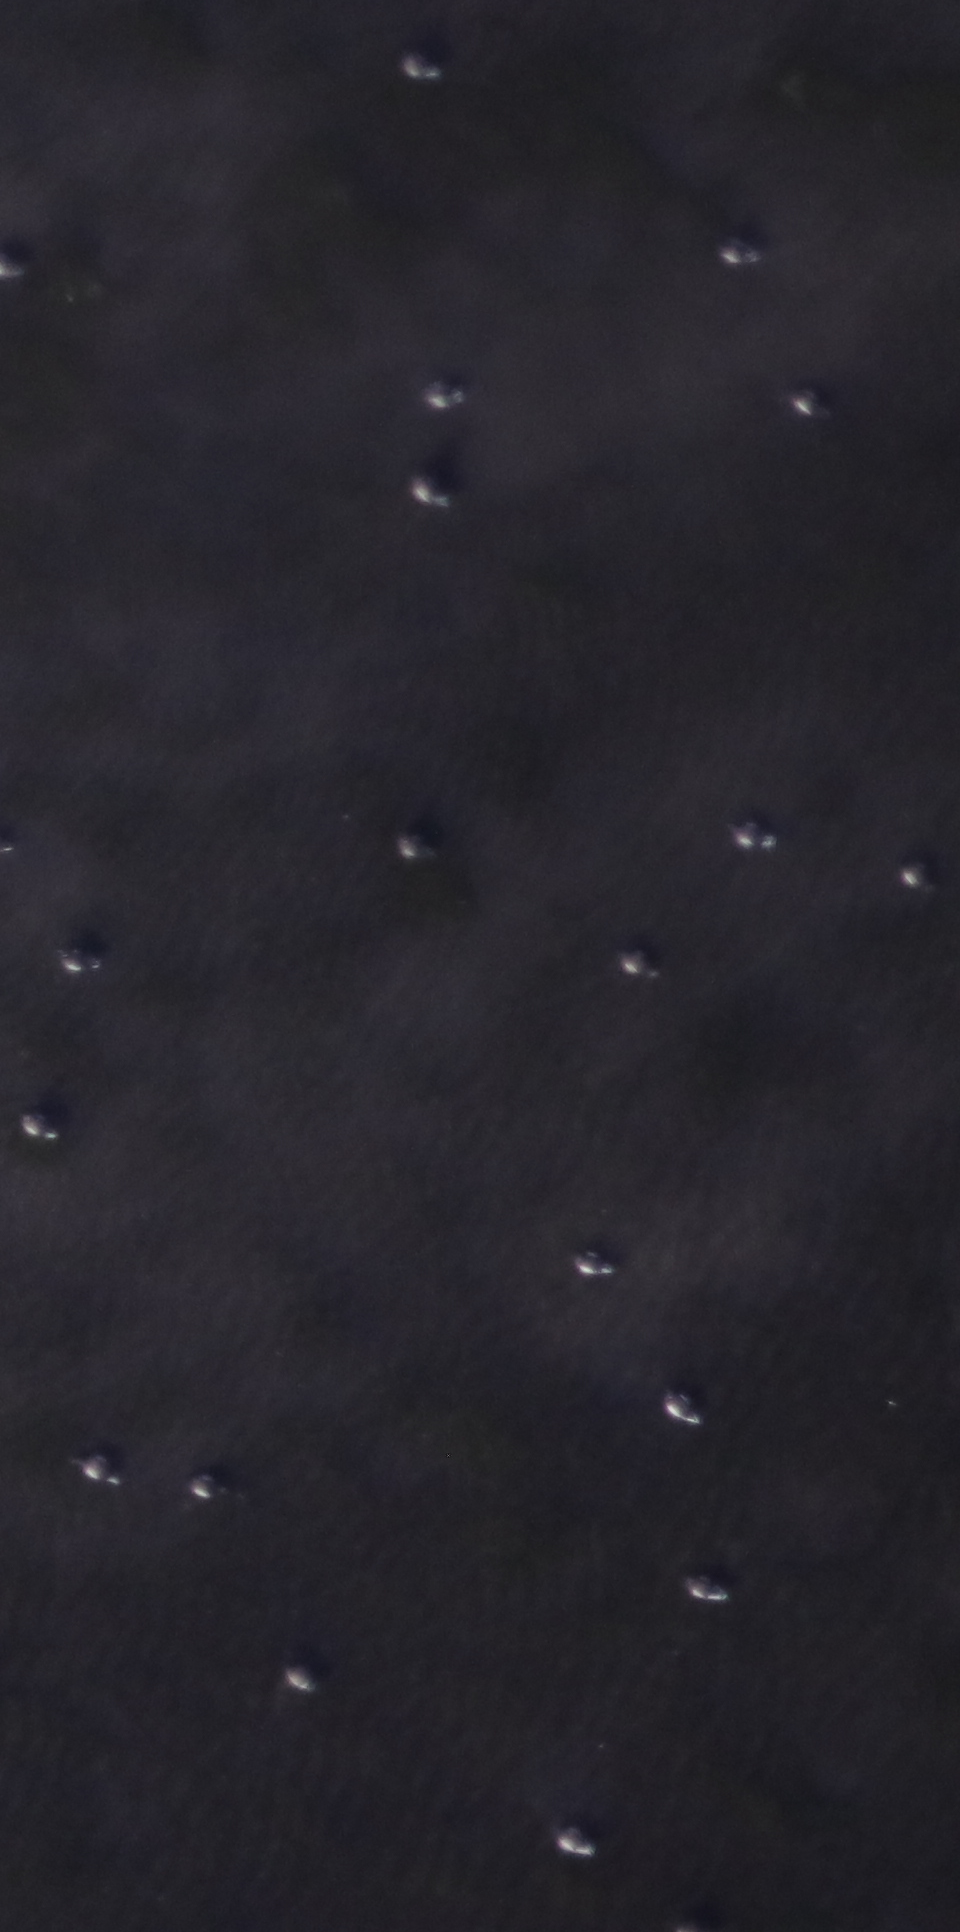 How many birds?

19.